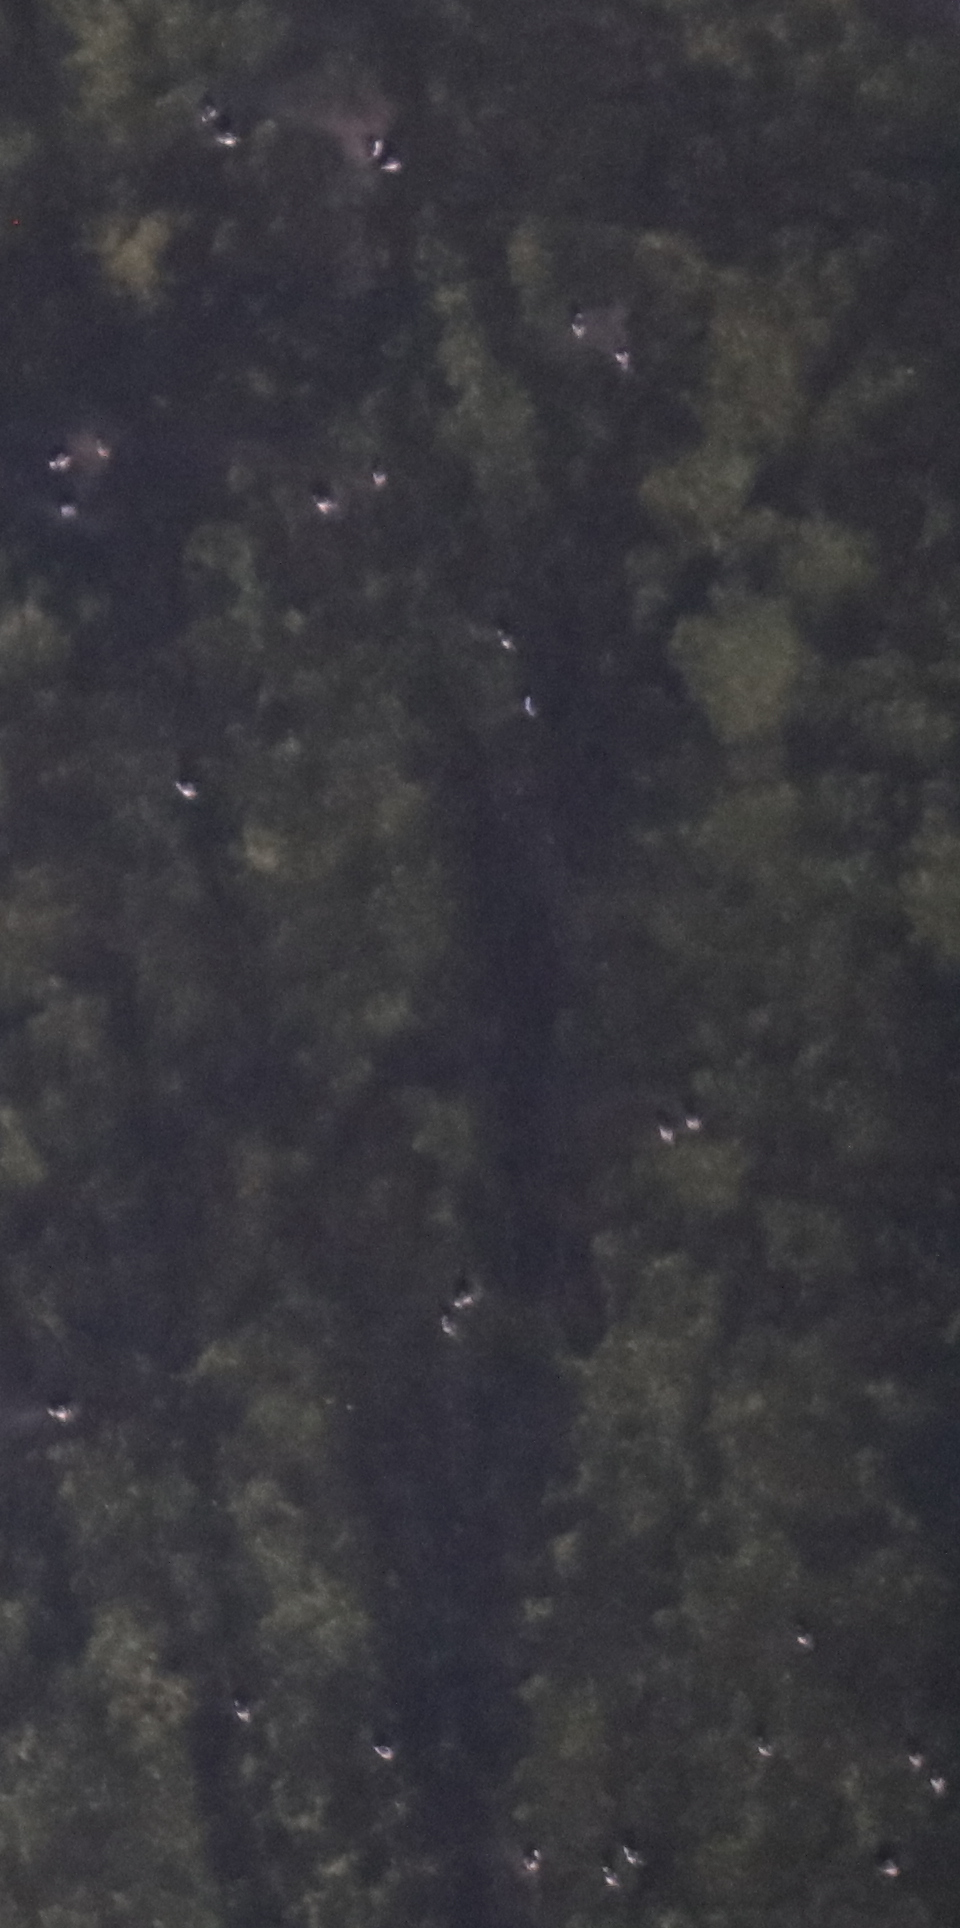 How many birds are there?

29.